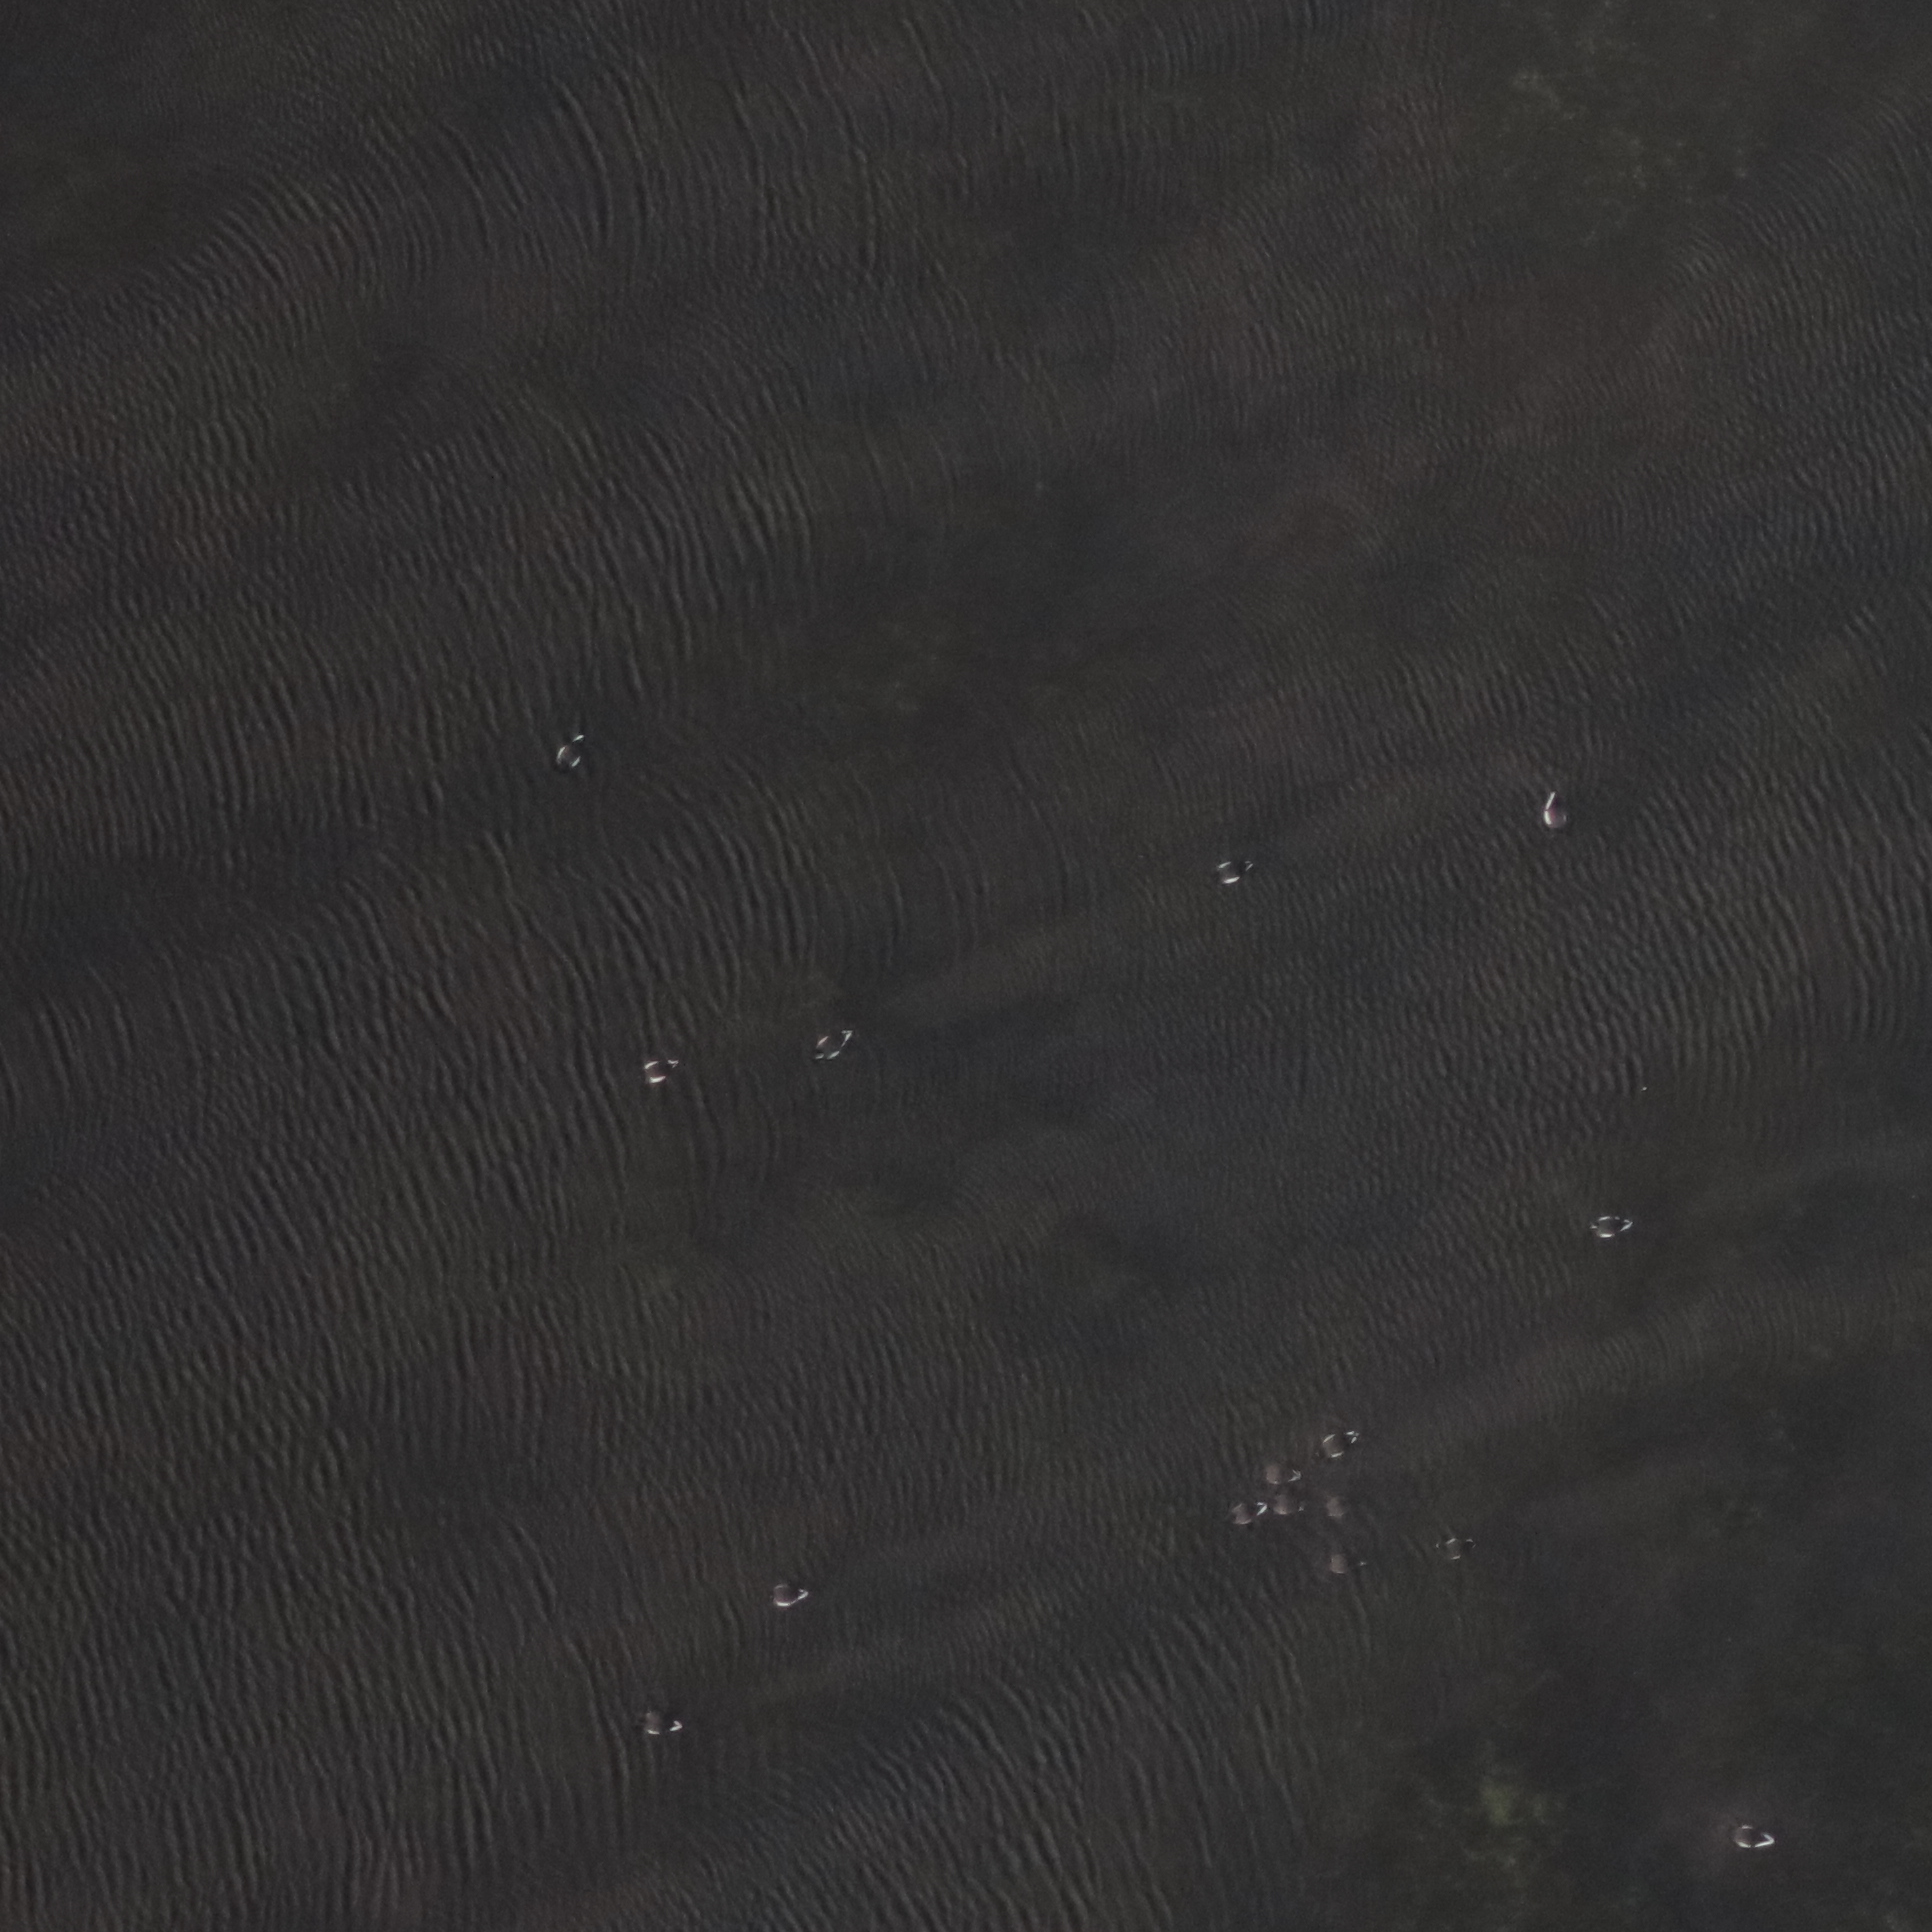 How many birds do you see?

16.